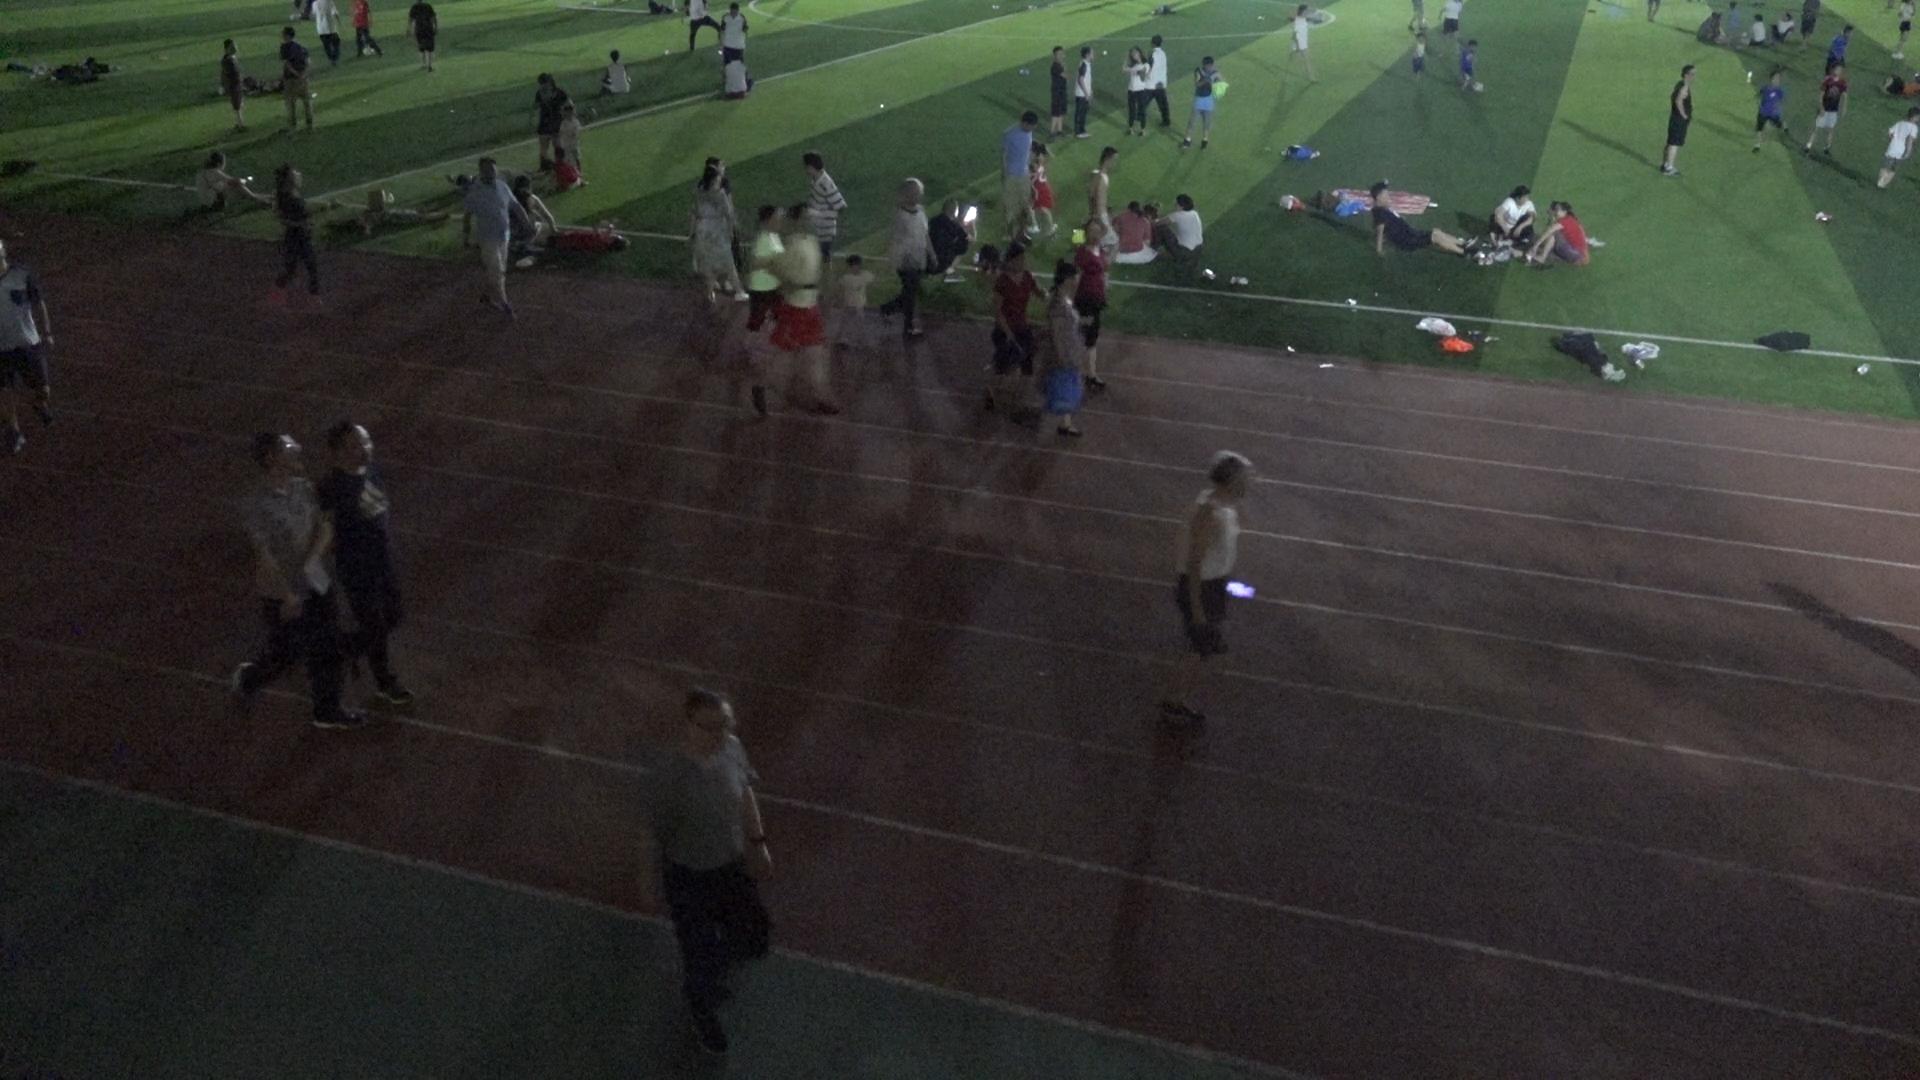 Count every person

54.